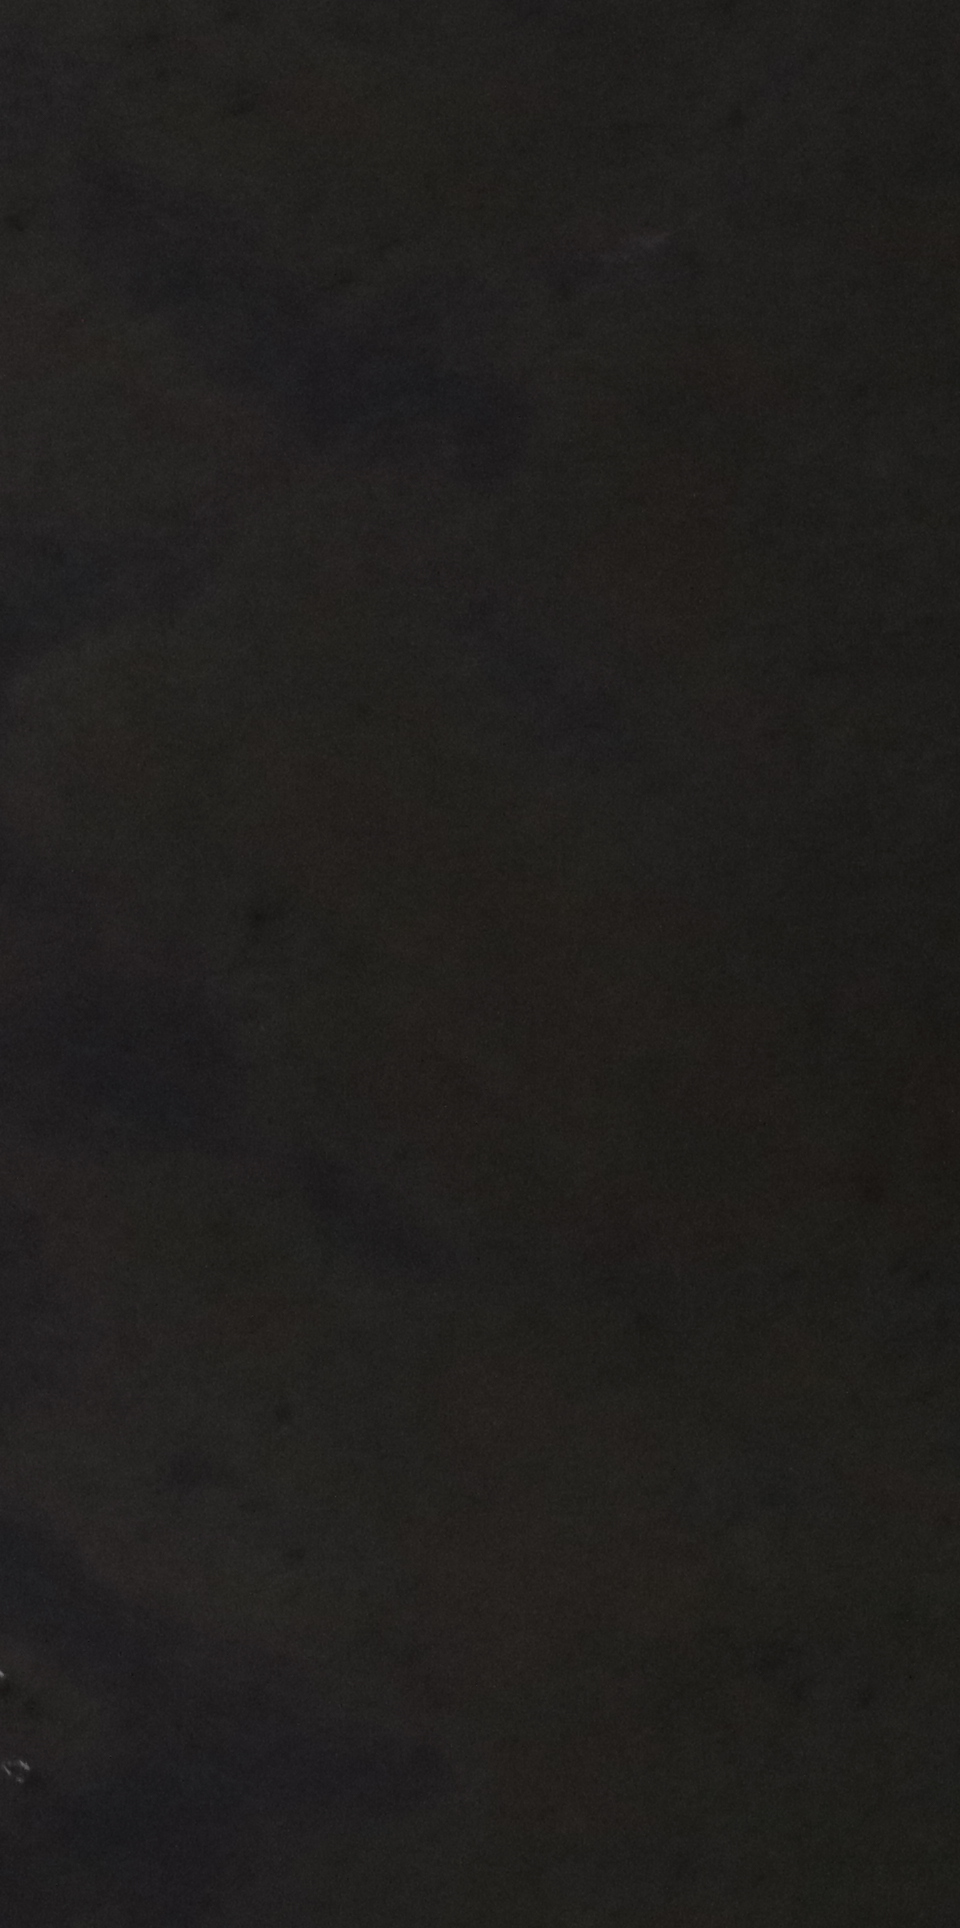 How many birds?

1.